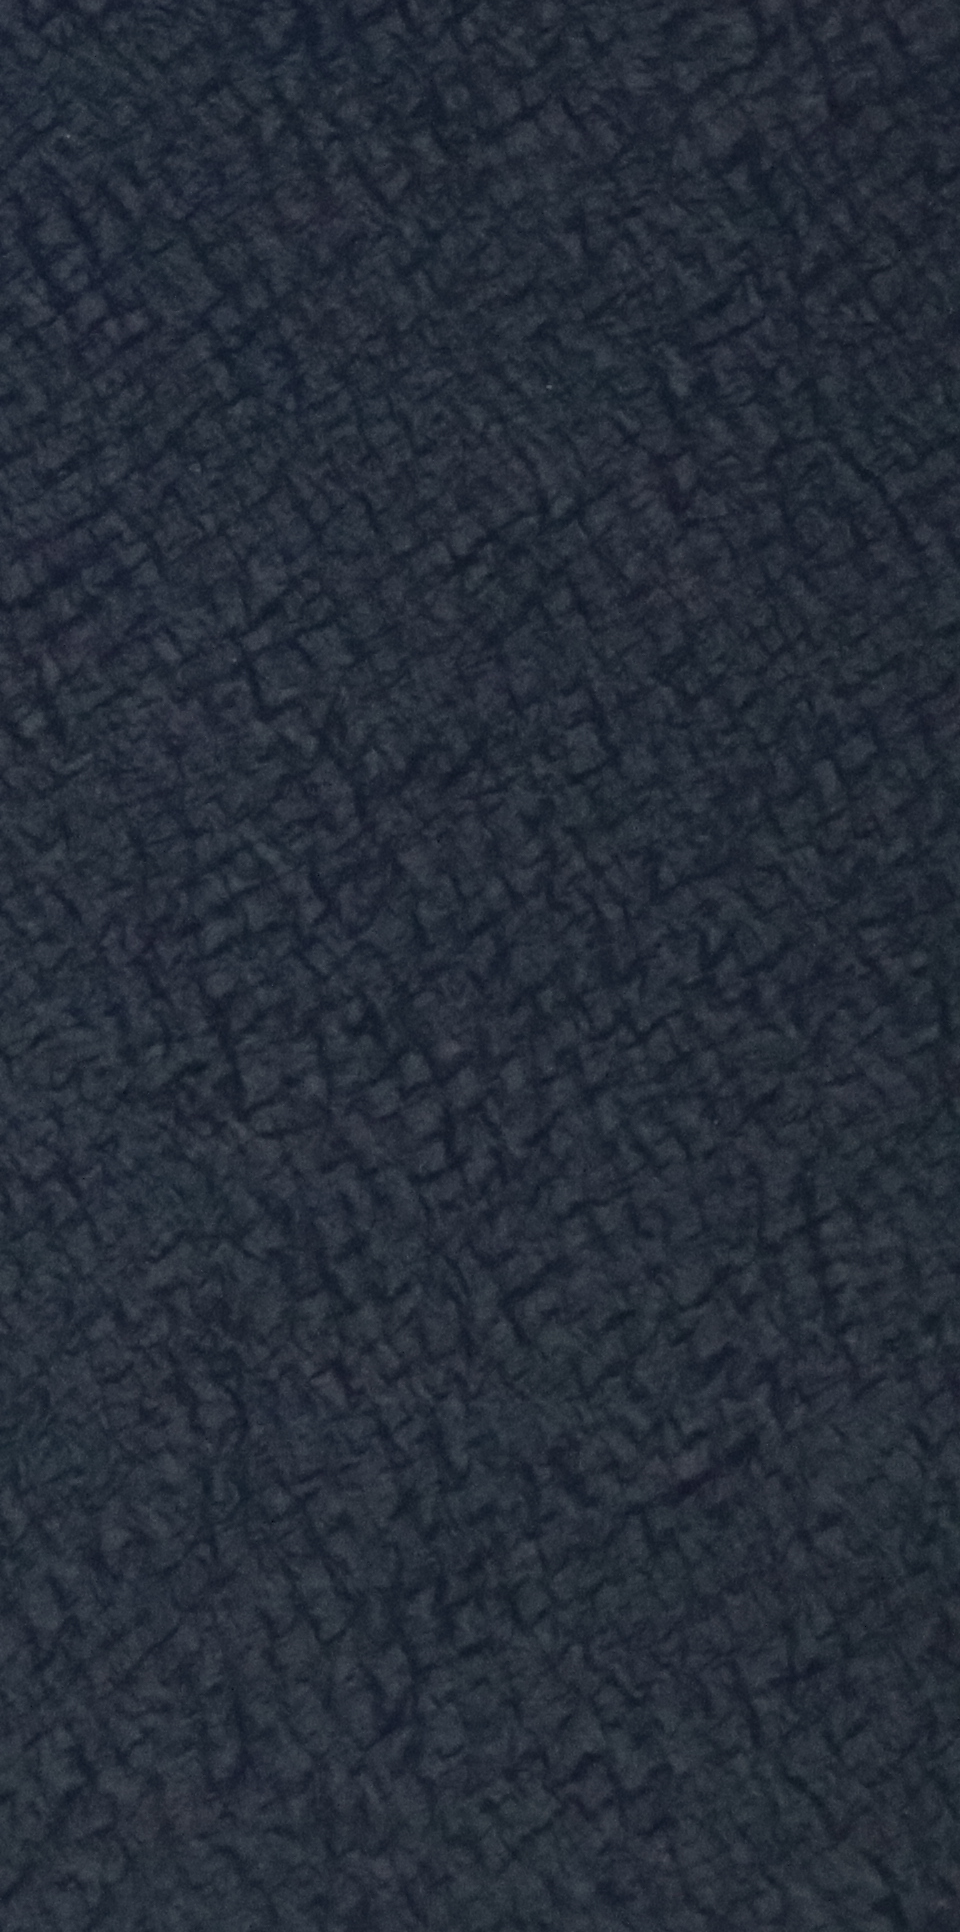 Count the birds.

0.